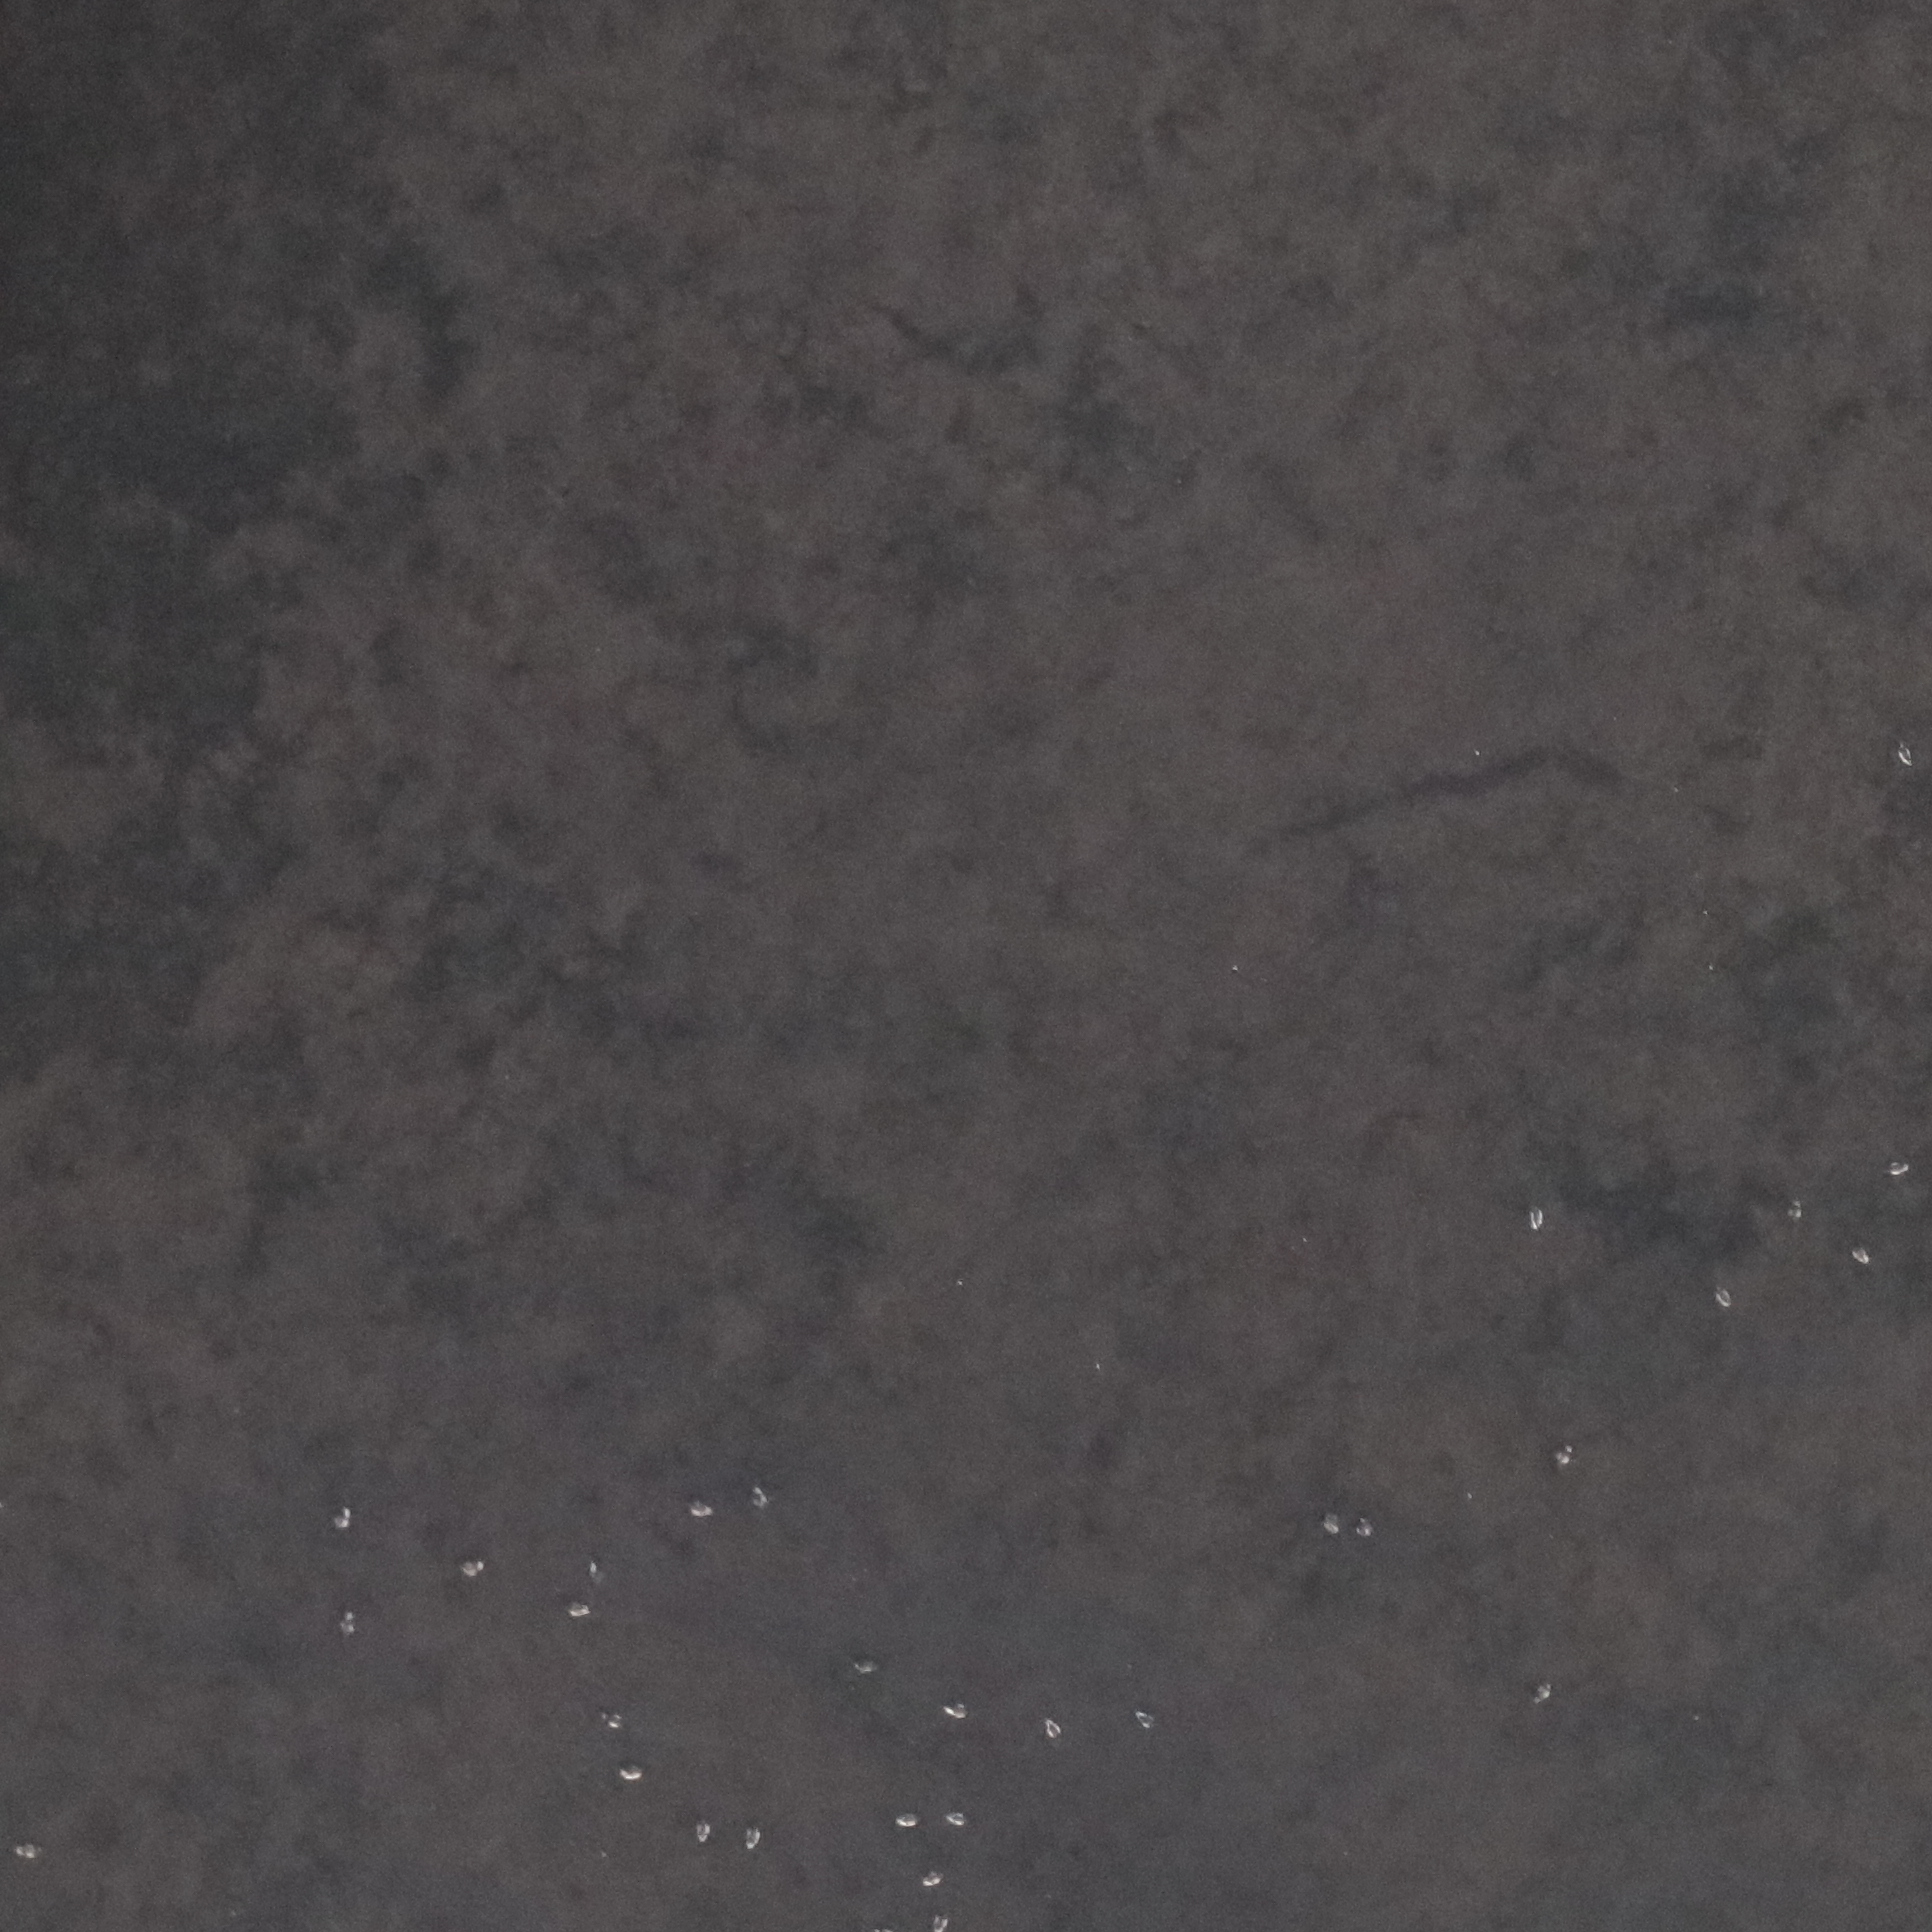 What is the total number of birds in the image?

30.